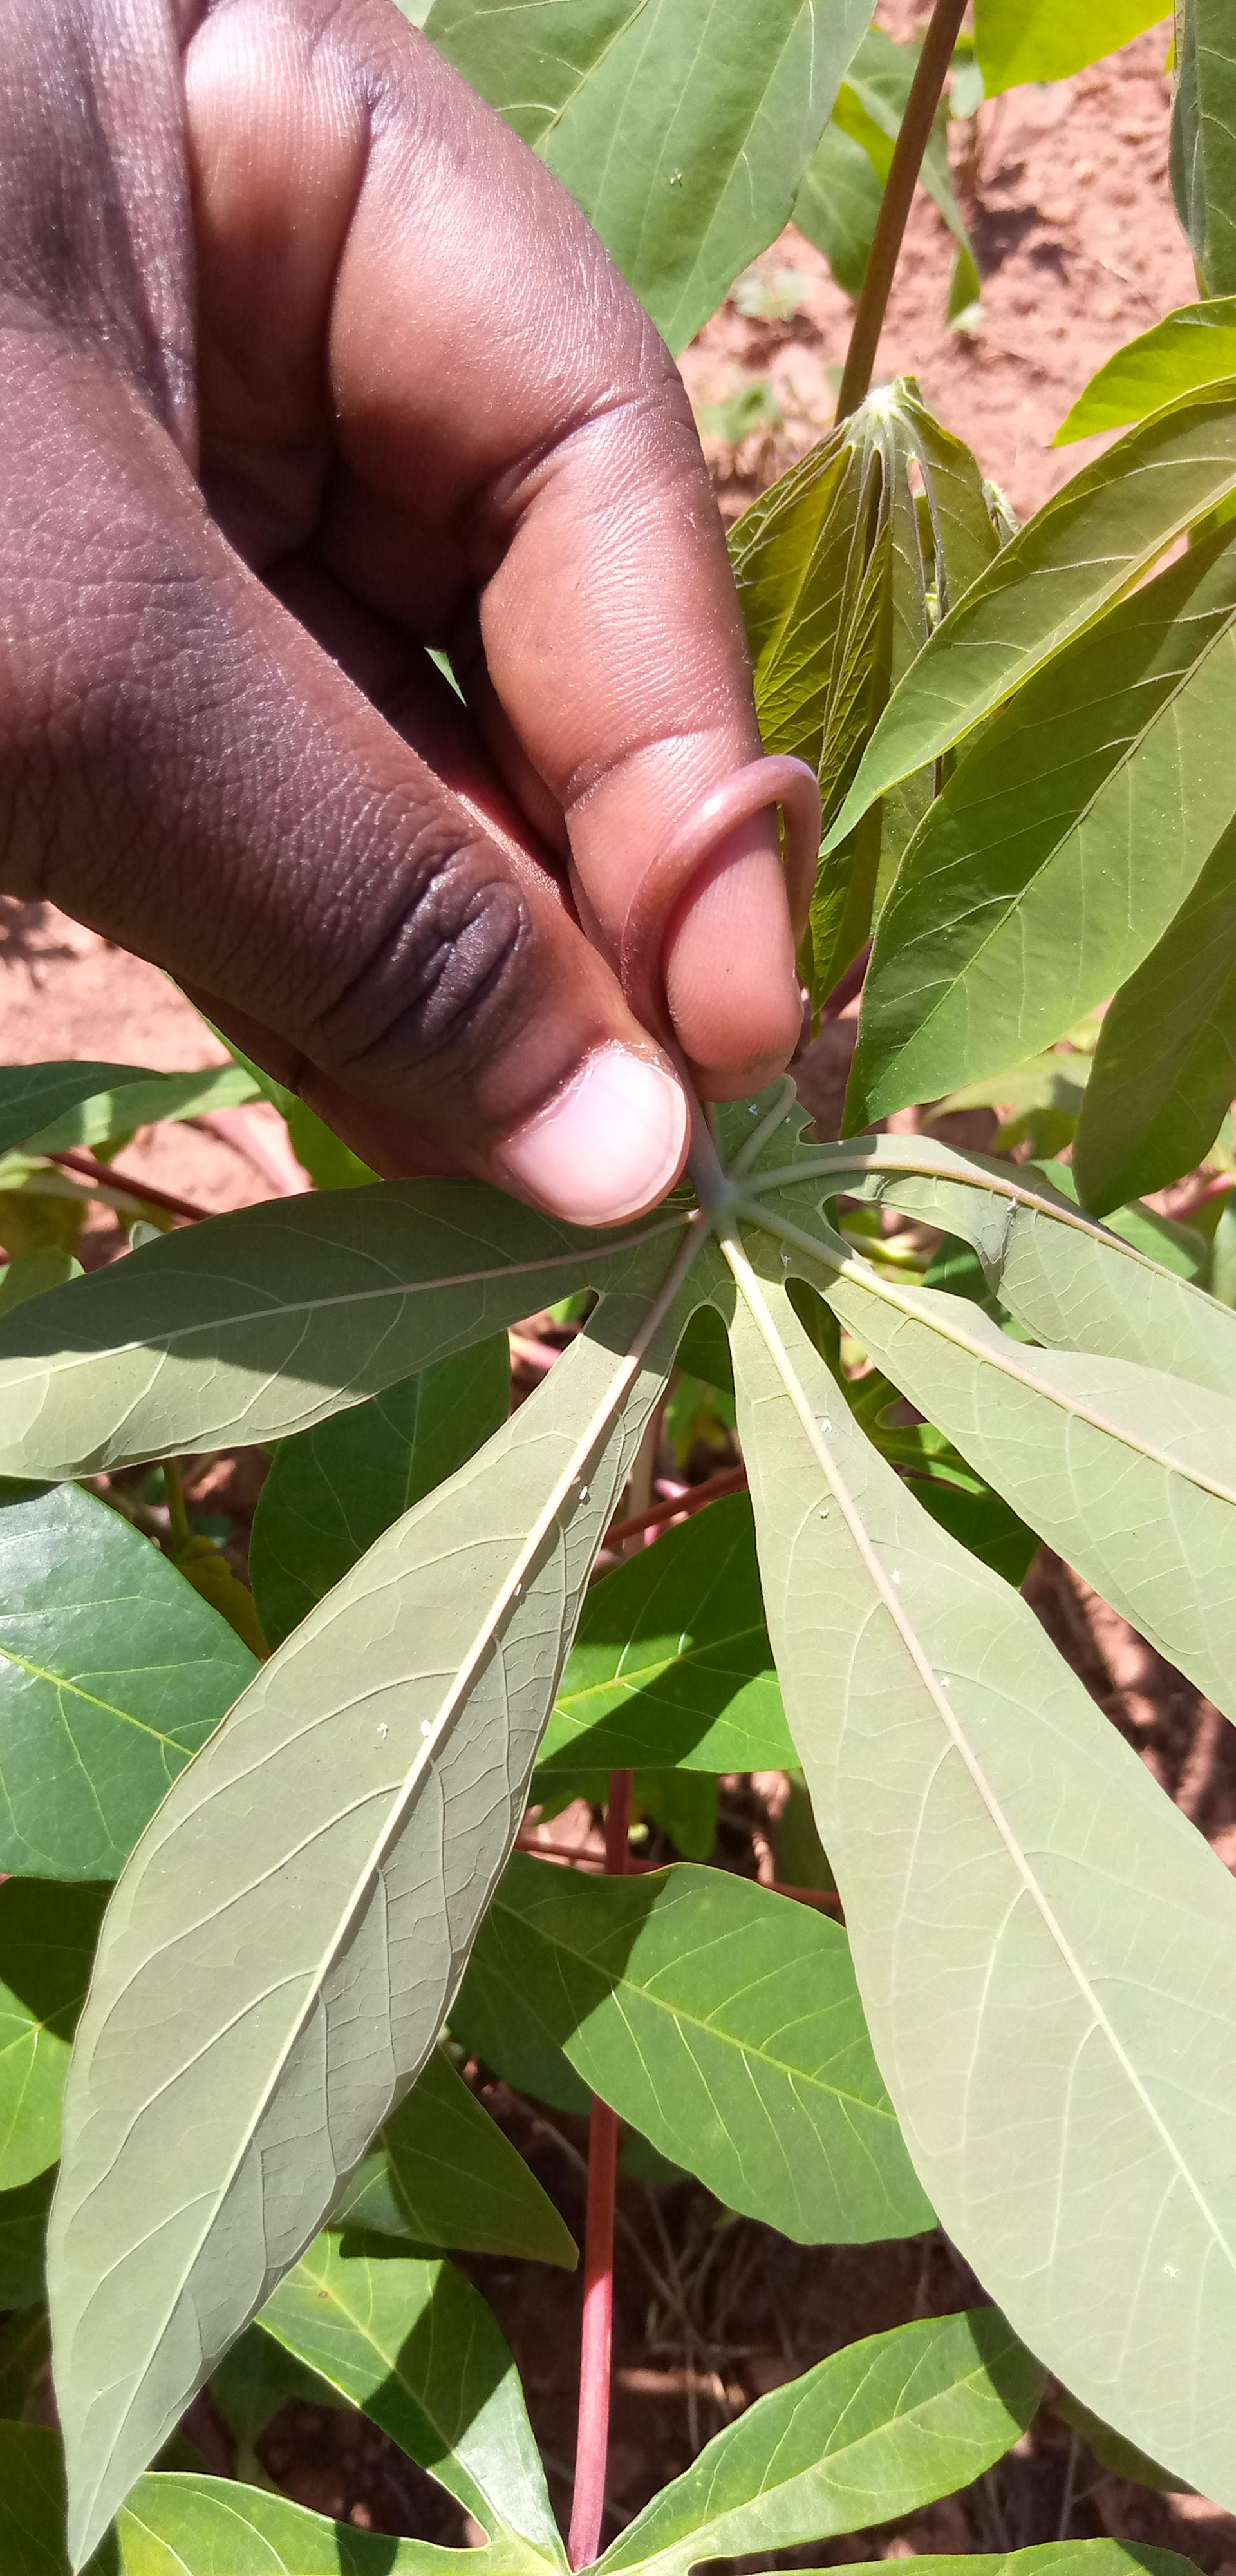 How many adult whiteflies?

14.